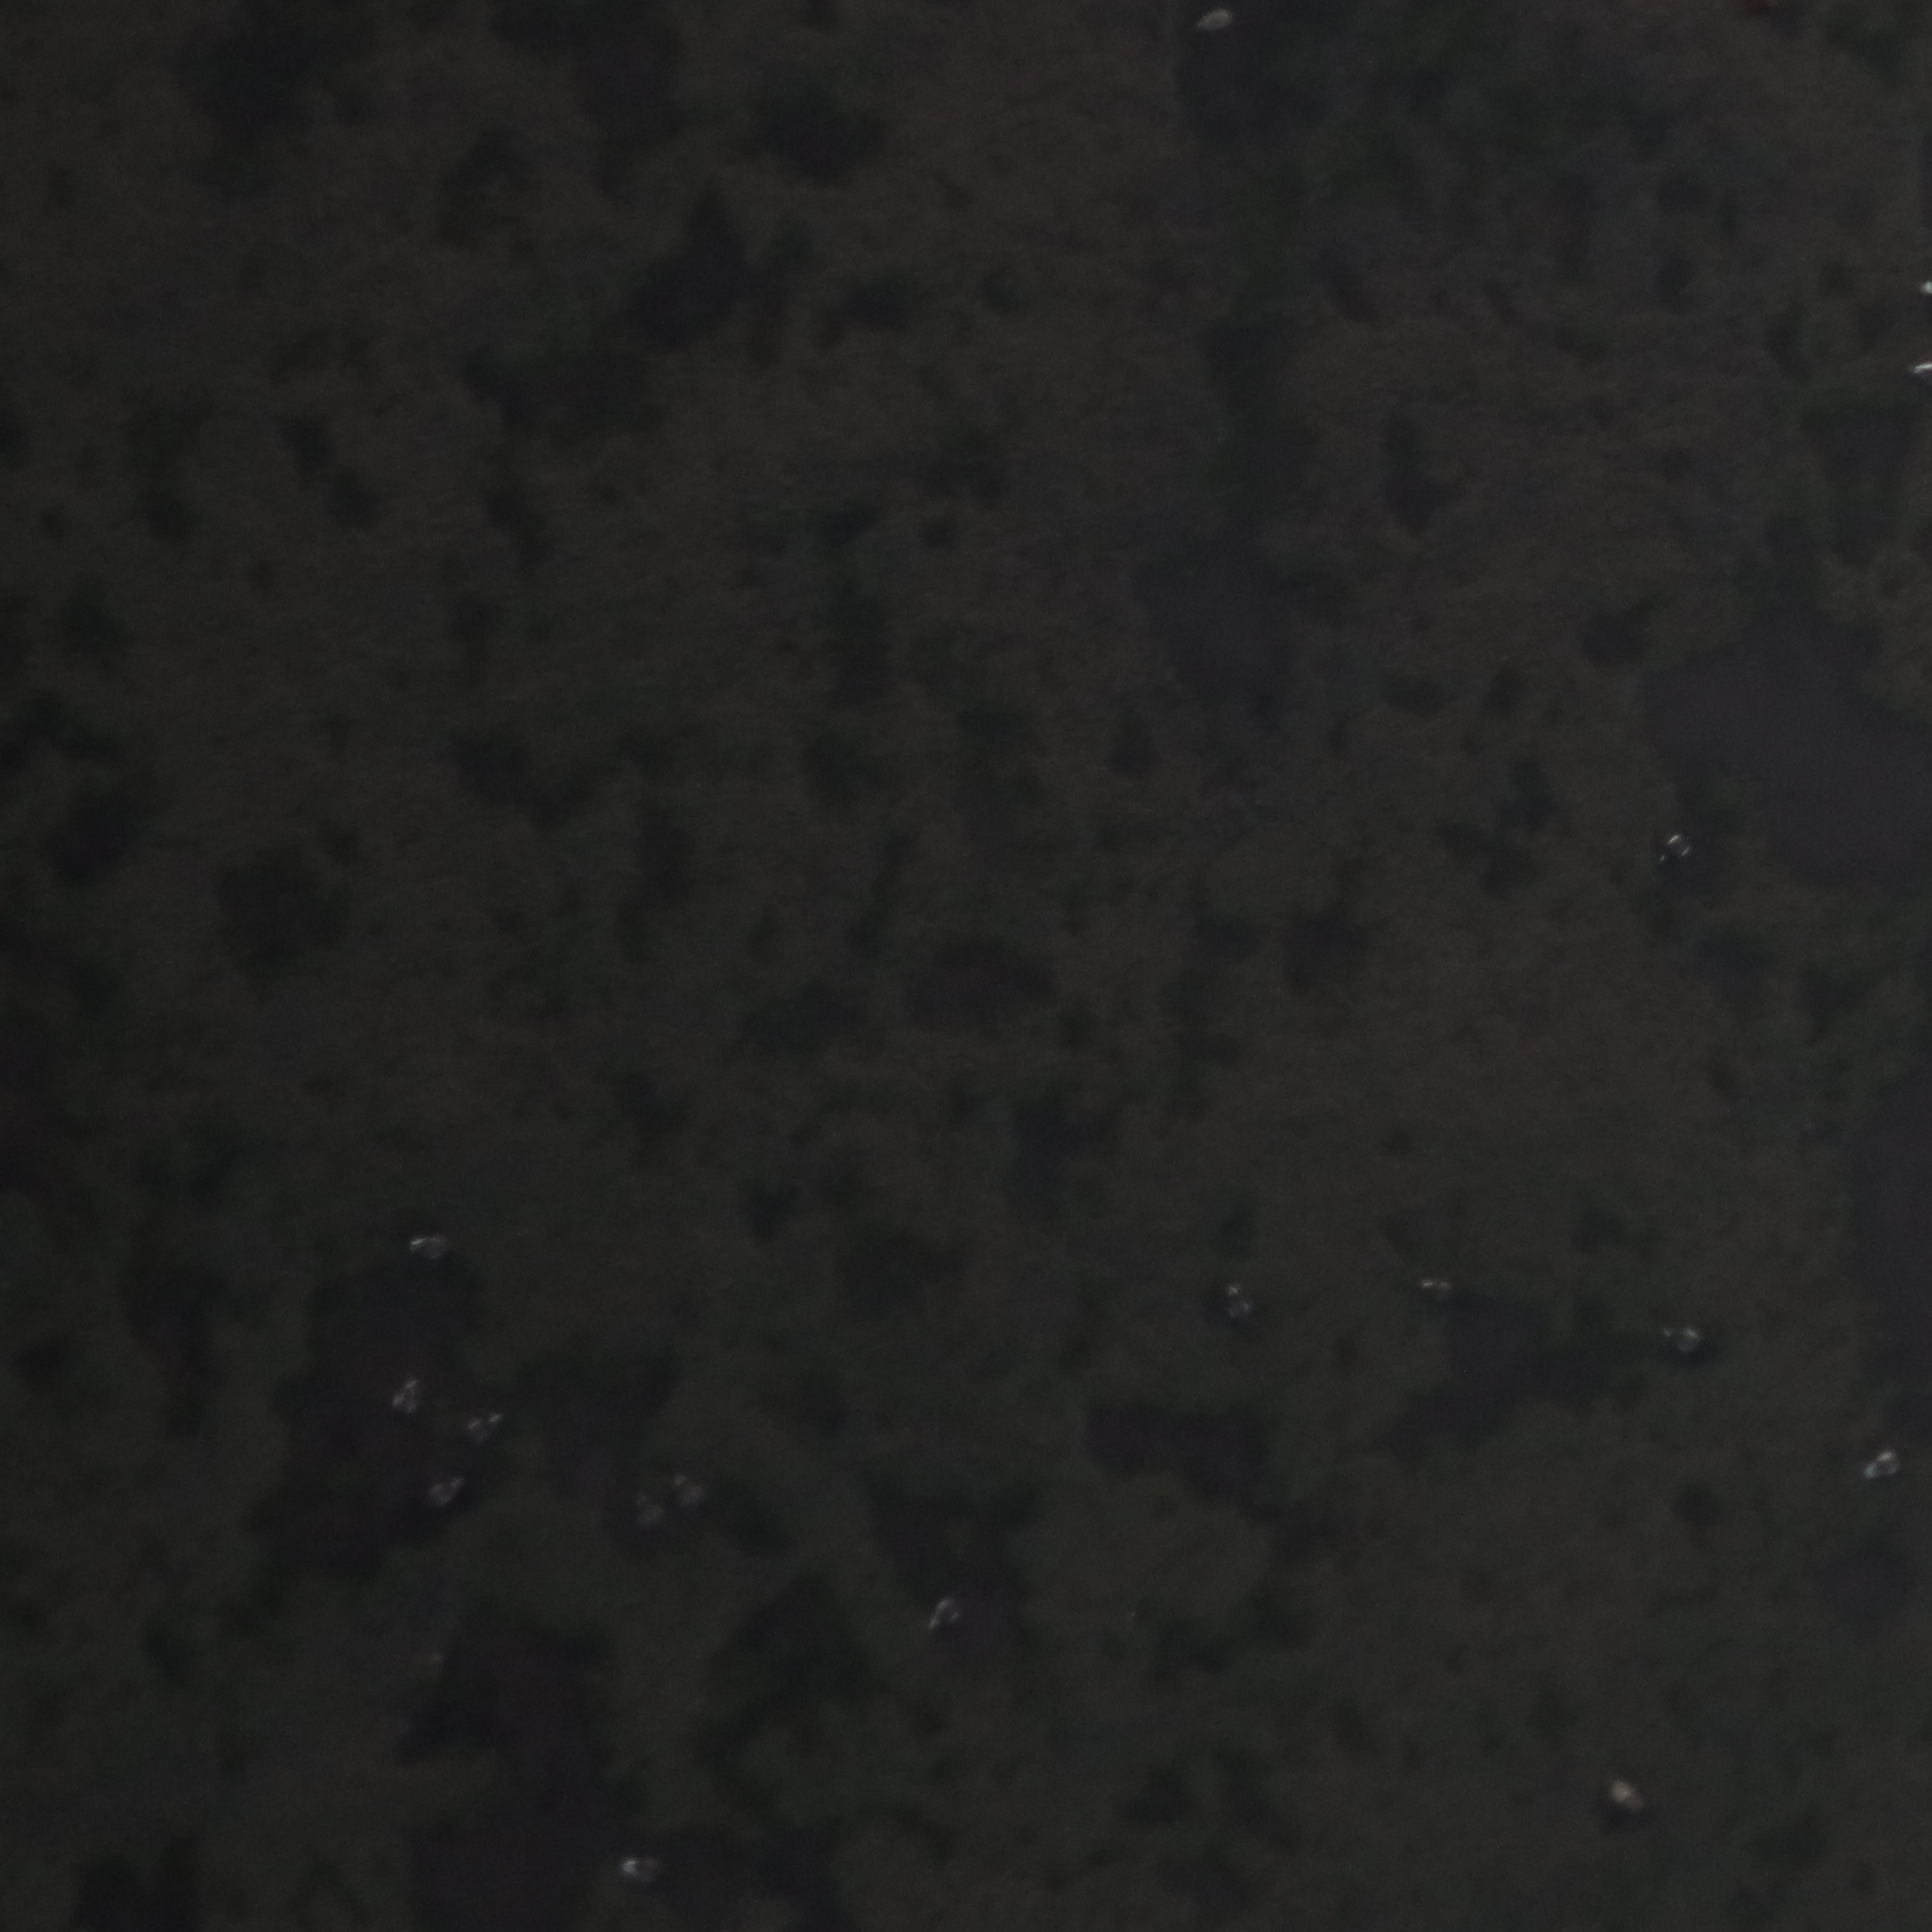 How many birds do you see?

16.